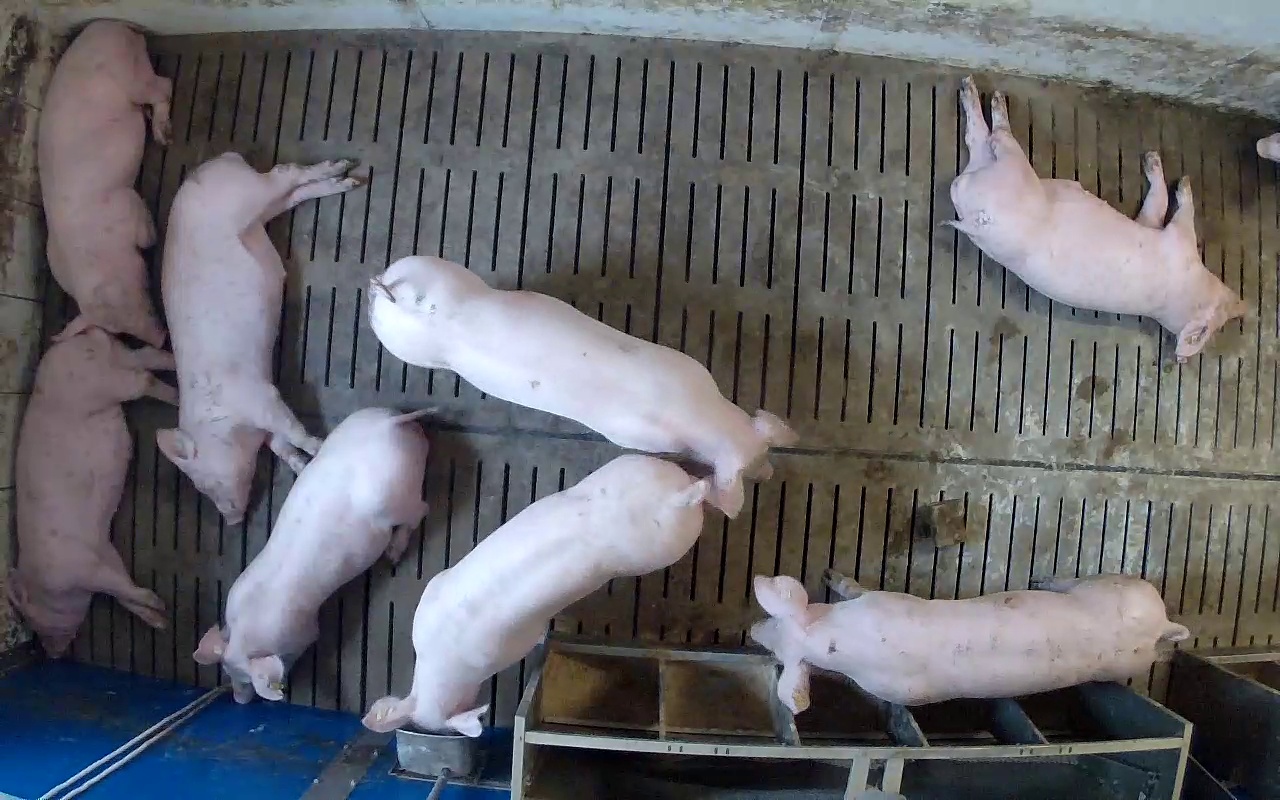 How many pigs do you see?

8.